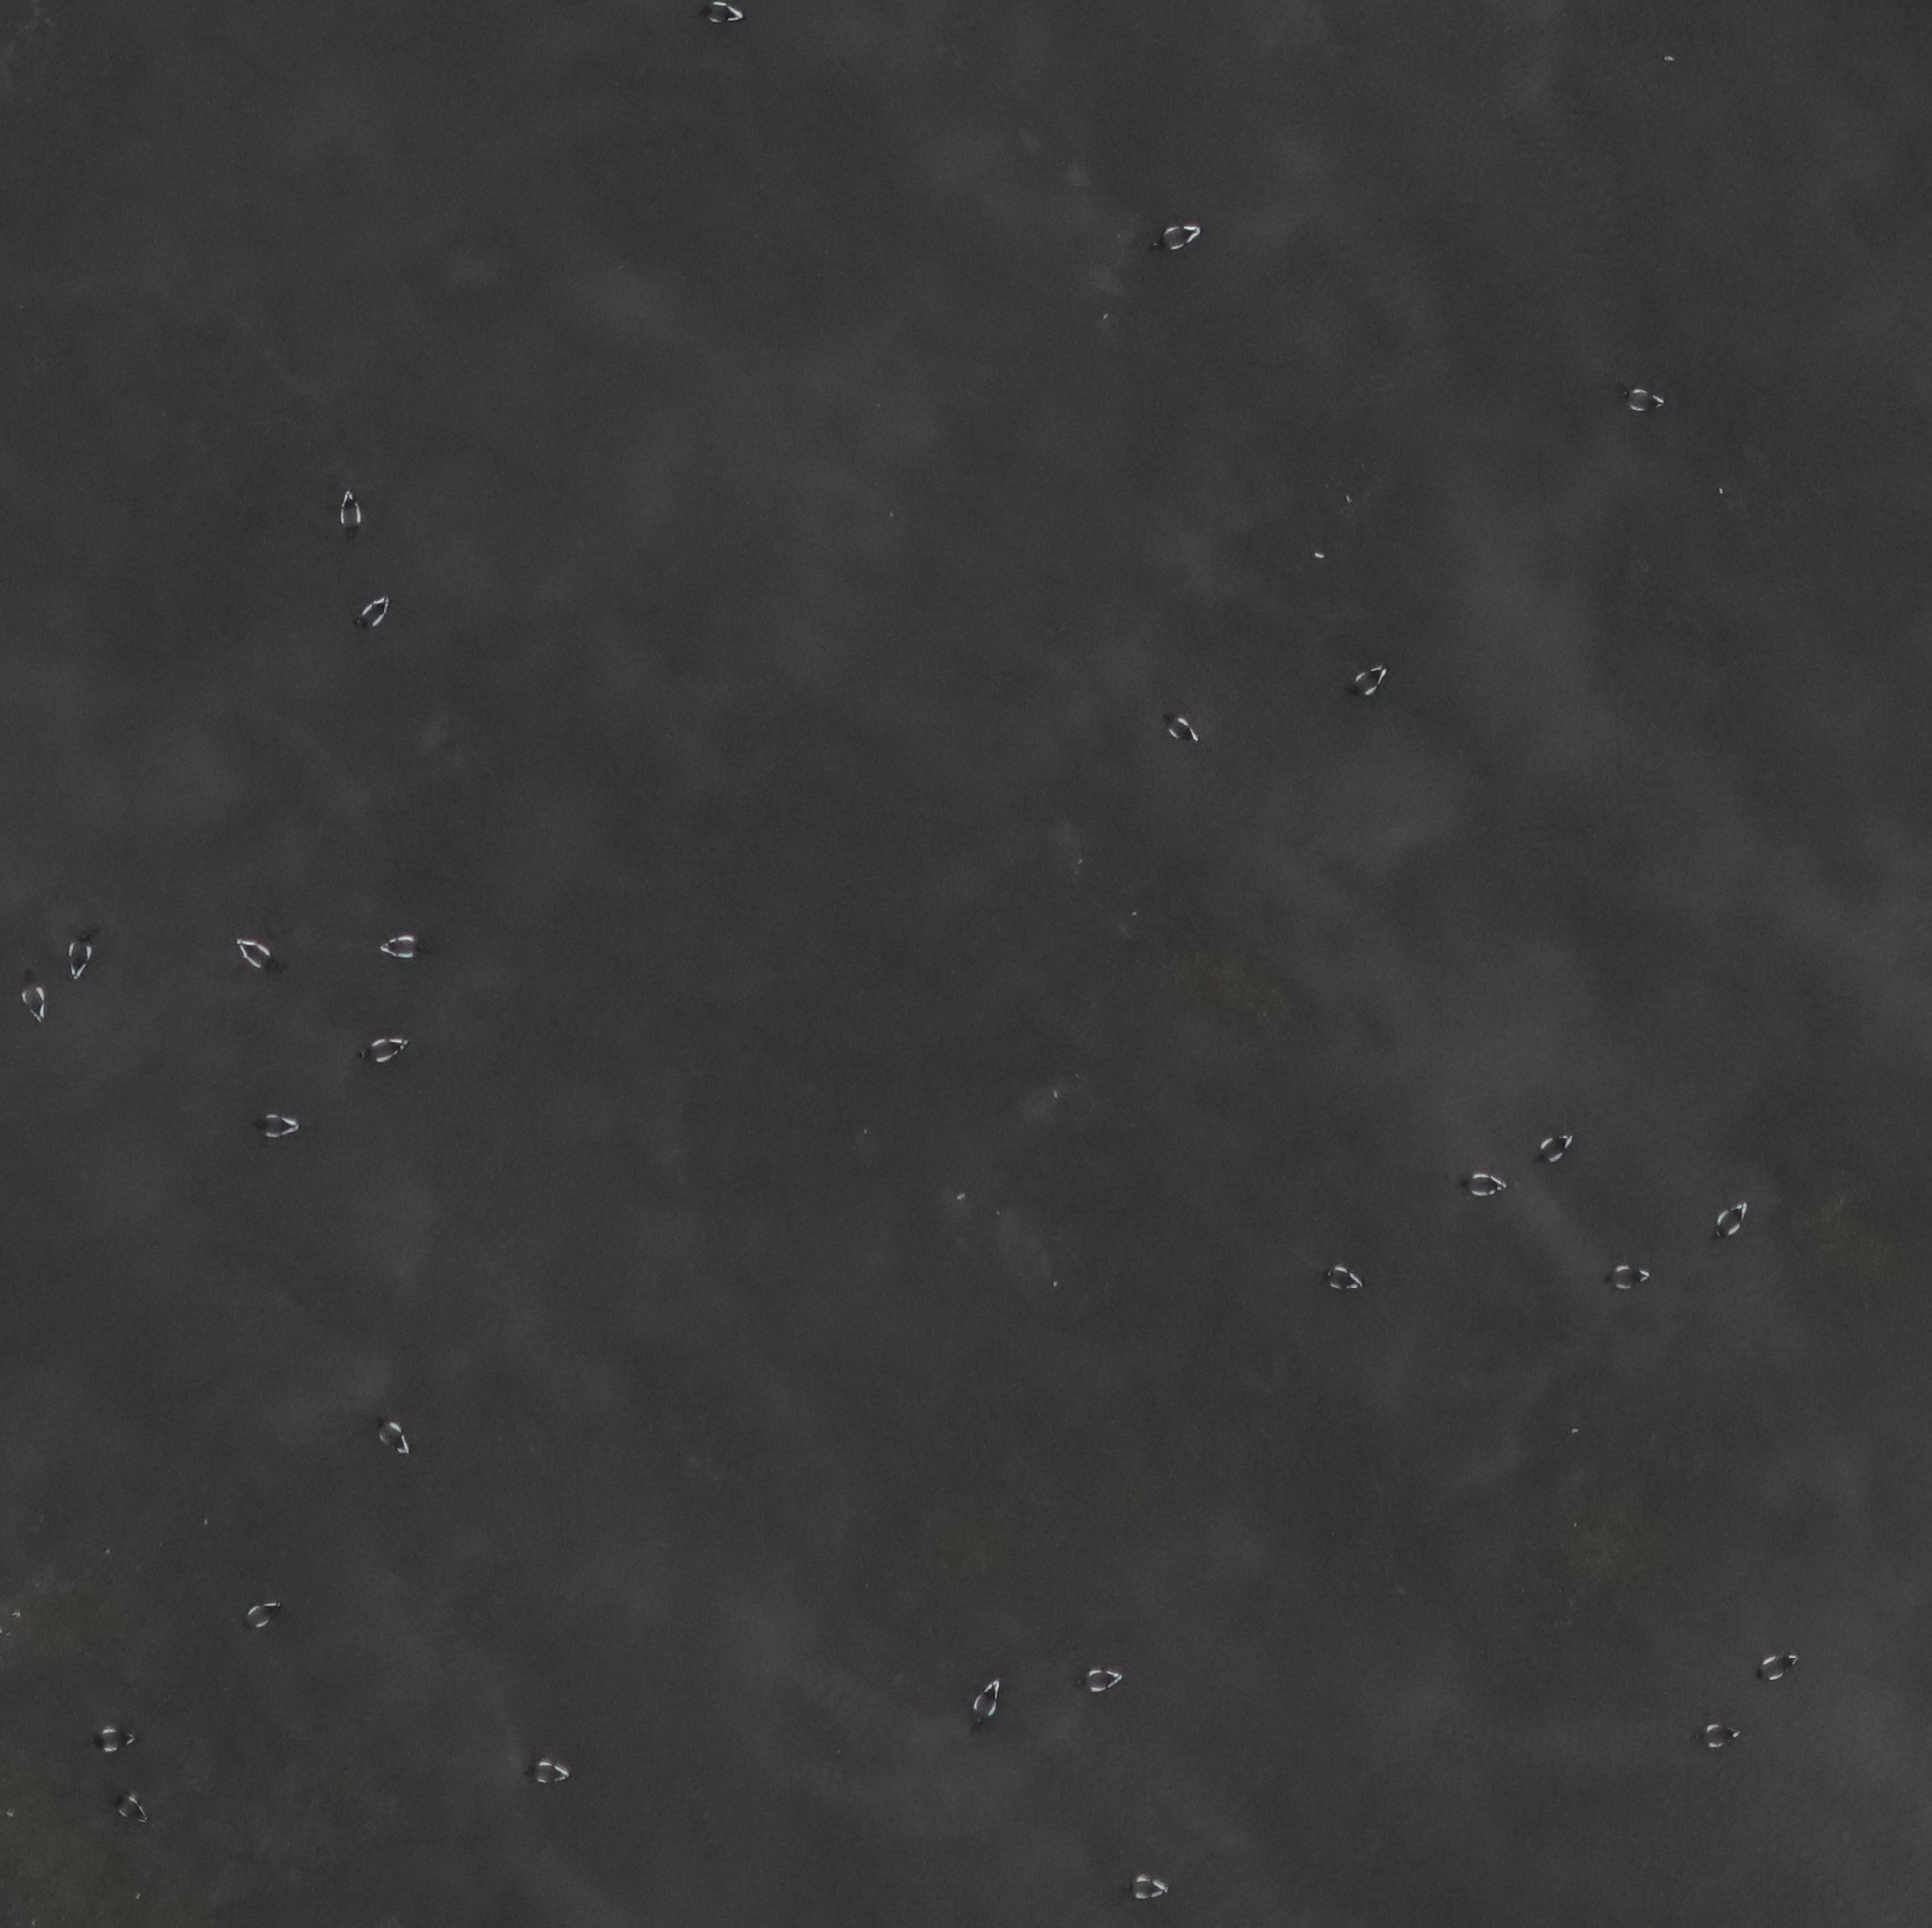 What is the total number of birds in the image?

28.